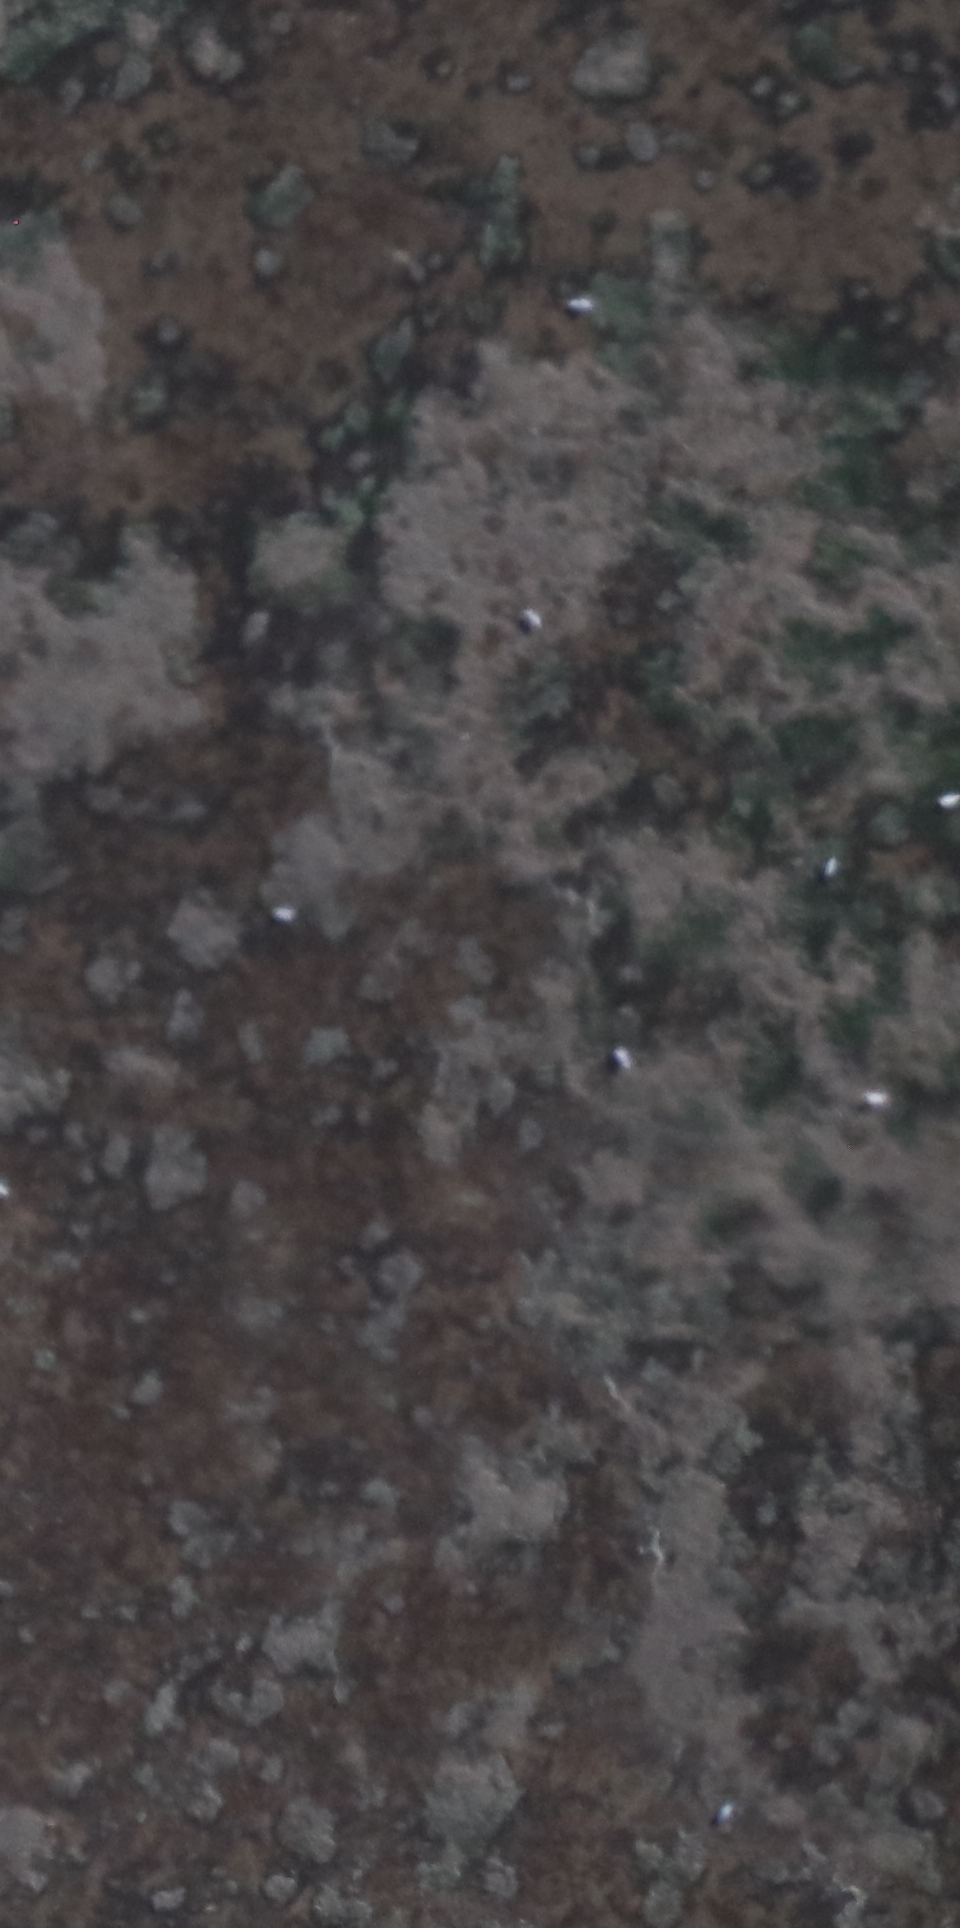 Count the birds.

9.